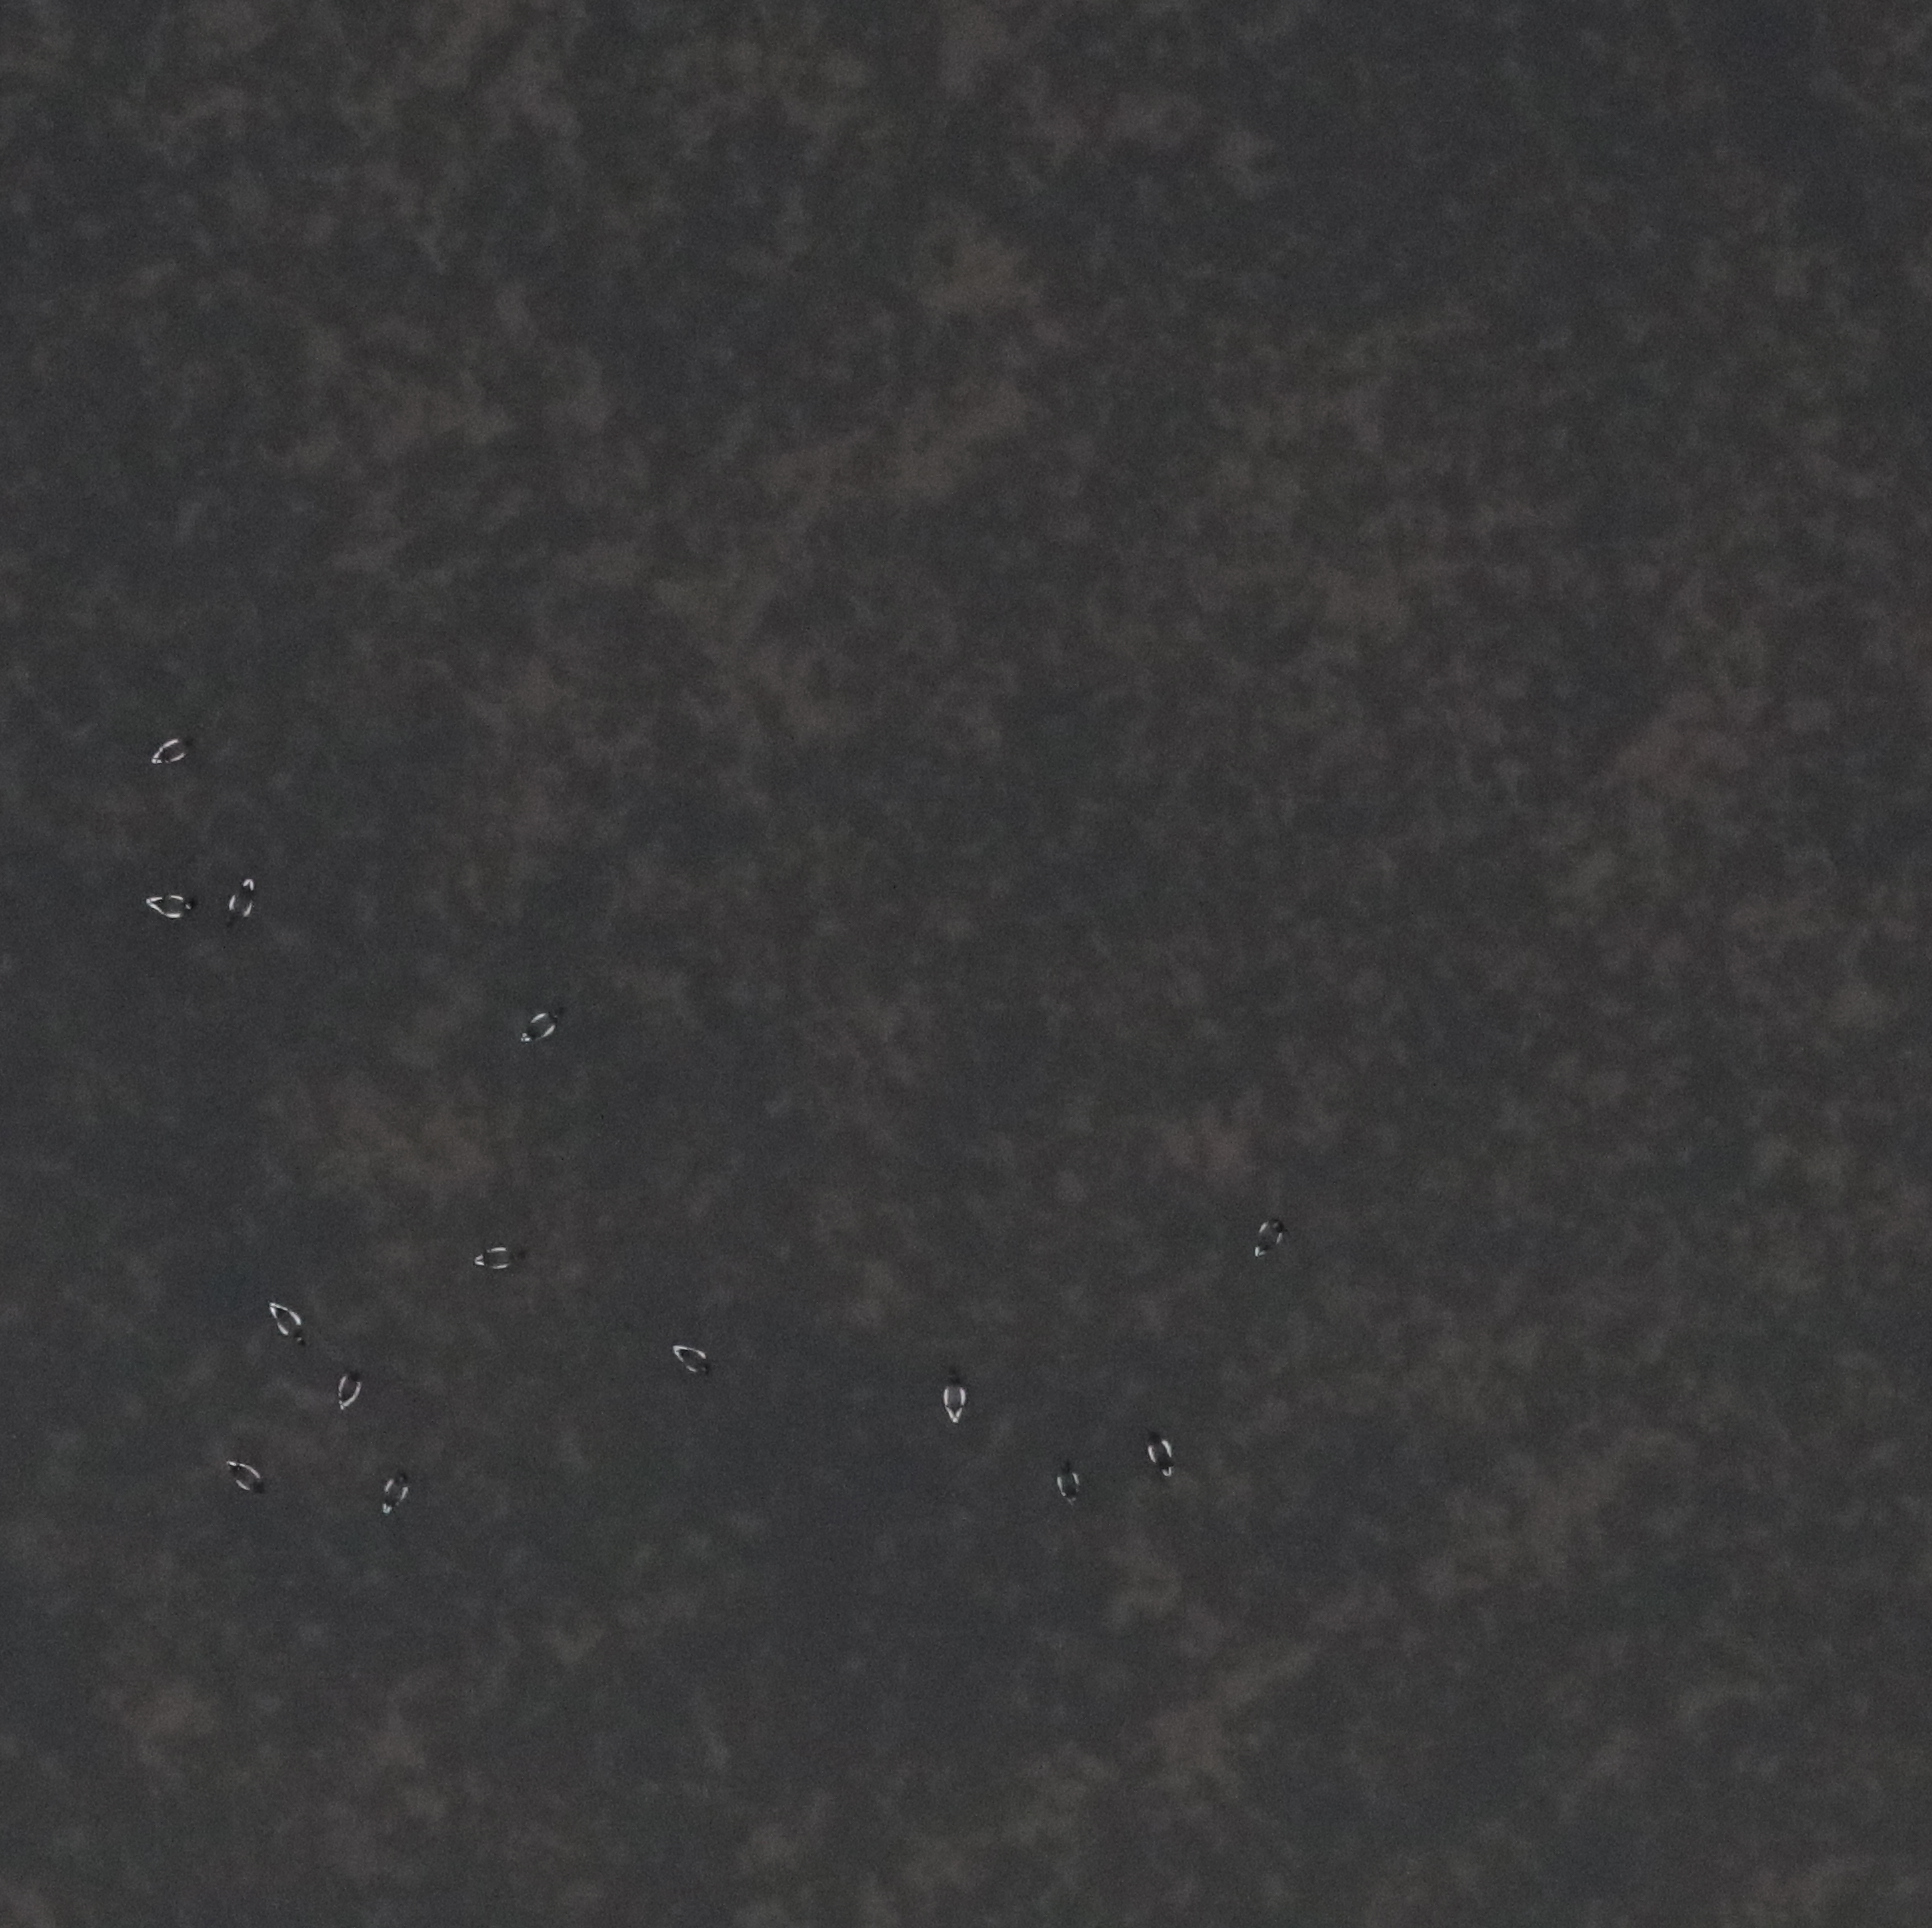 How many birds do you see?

14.